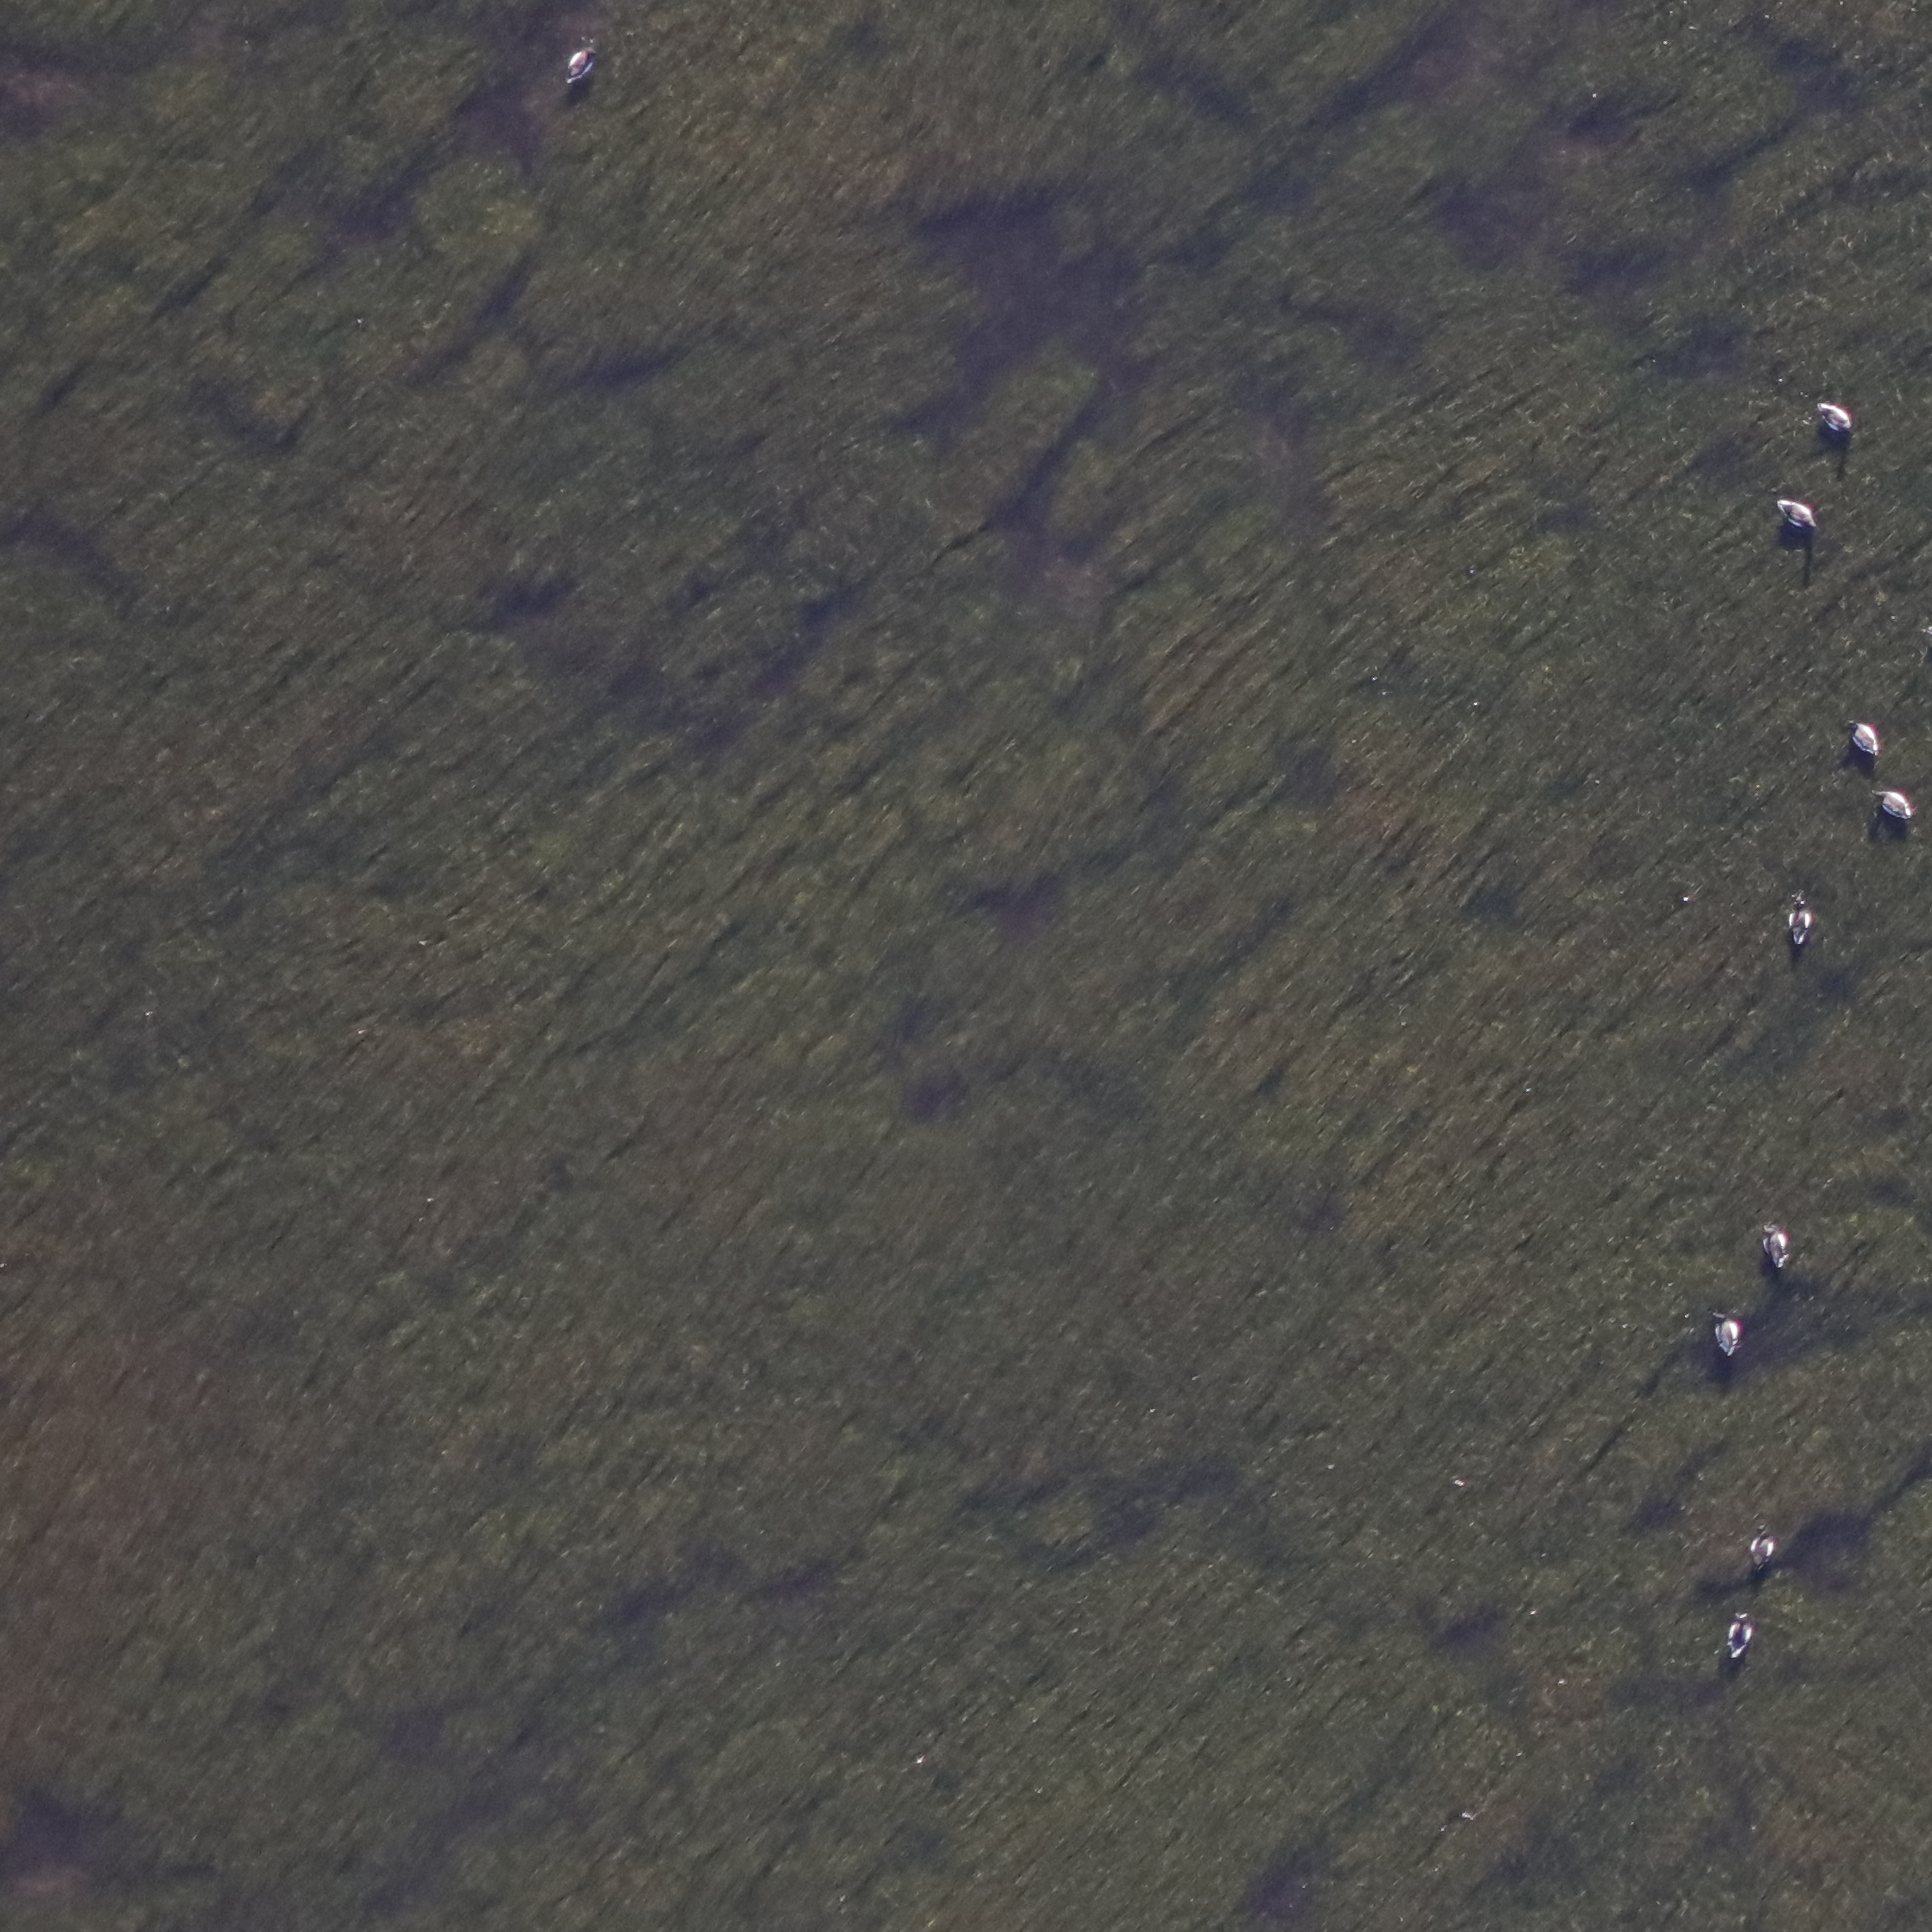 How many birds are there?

10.